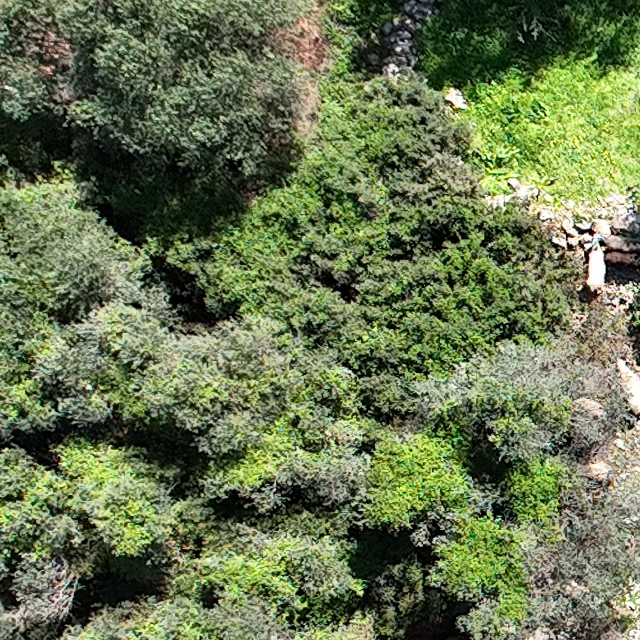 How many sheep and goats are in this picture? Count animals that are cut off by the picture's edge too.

3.